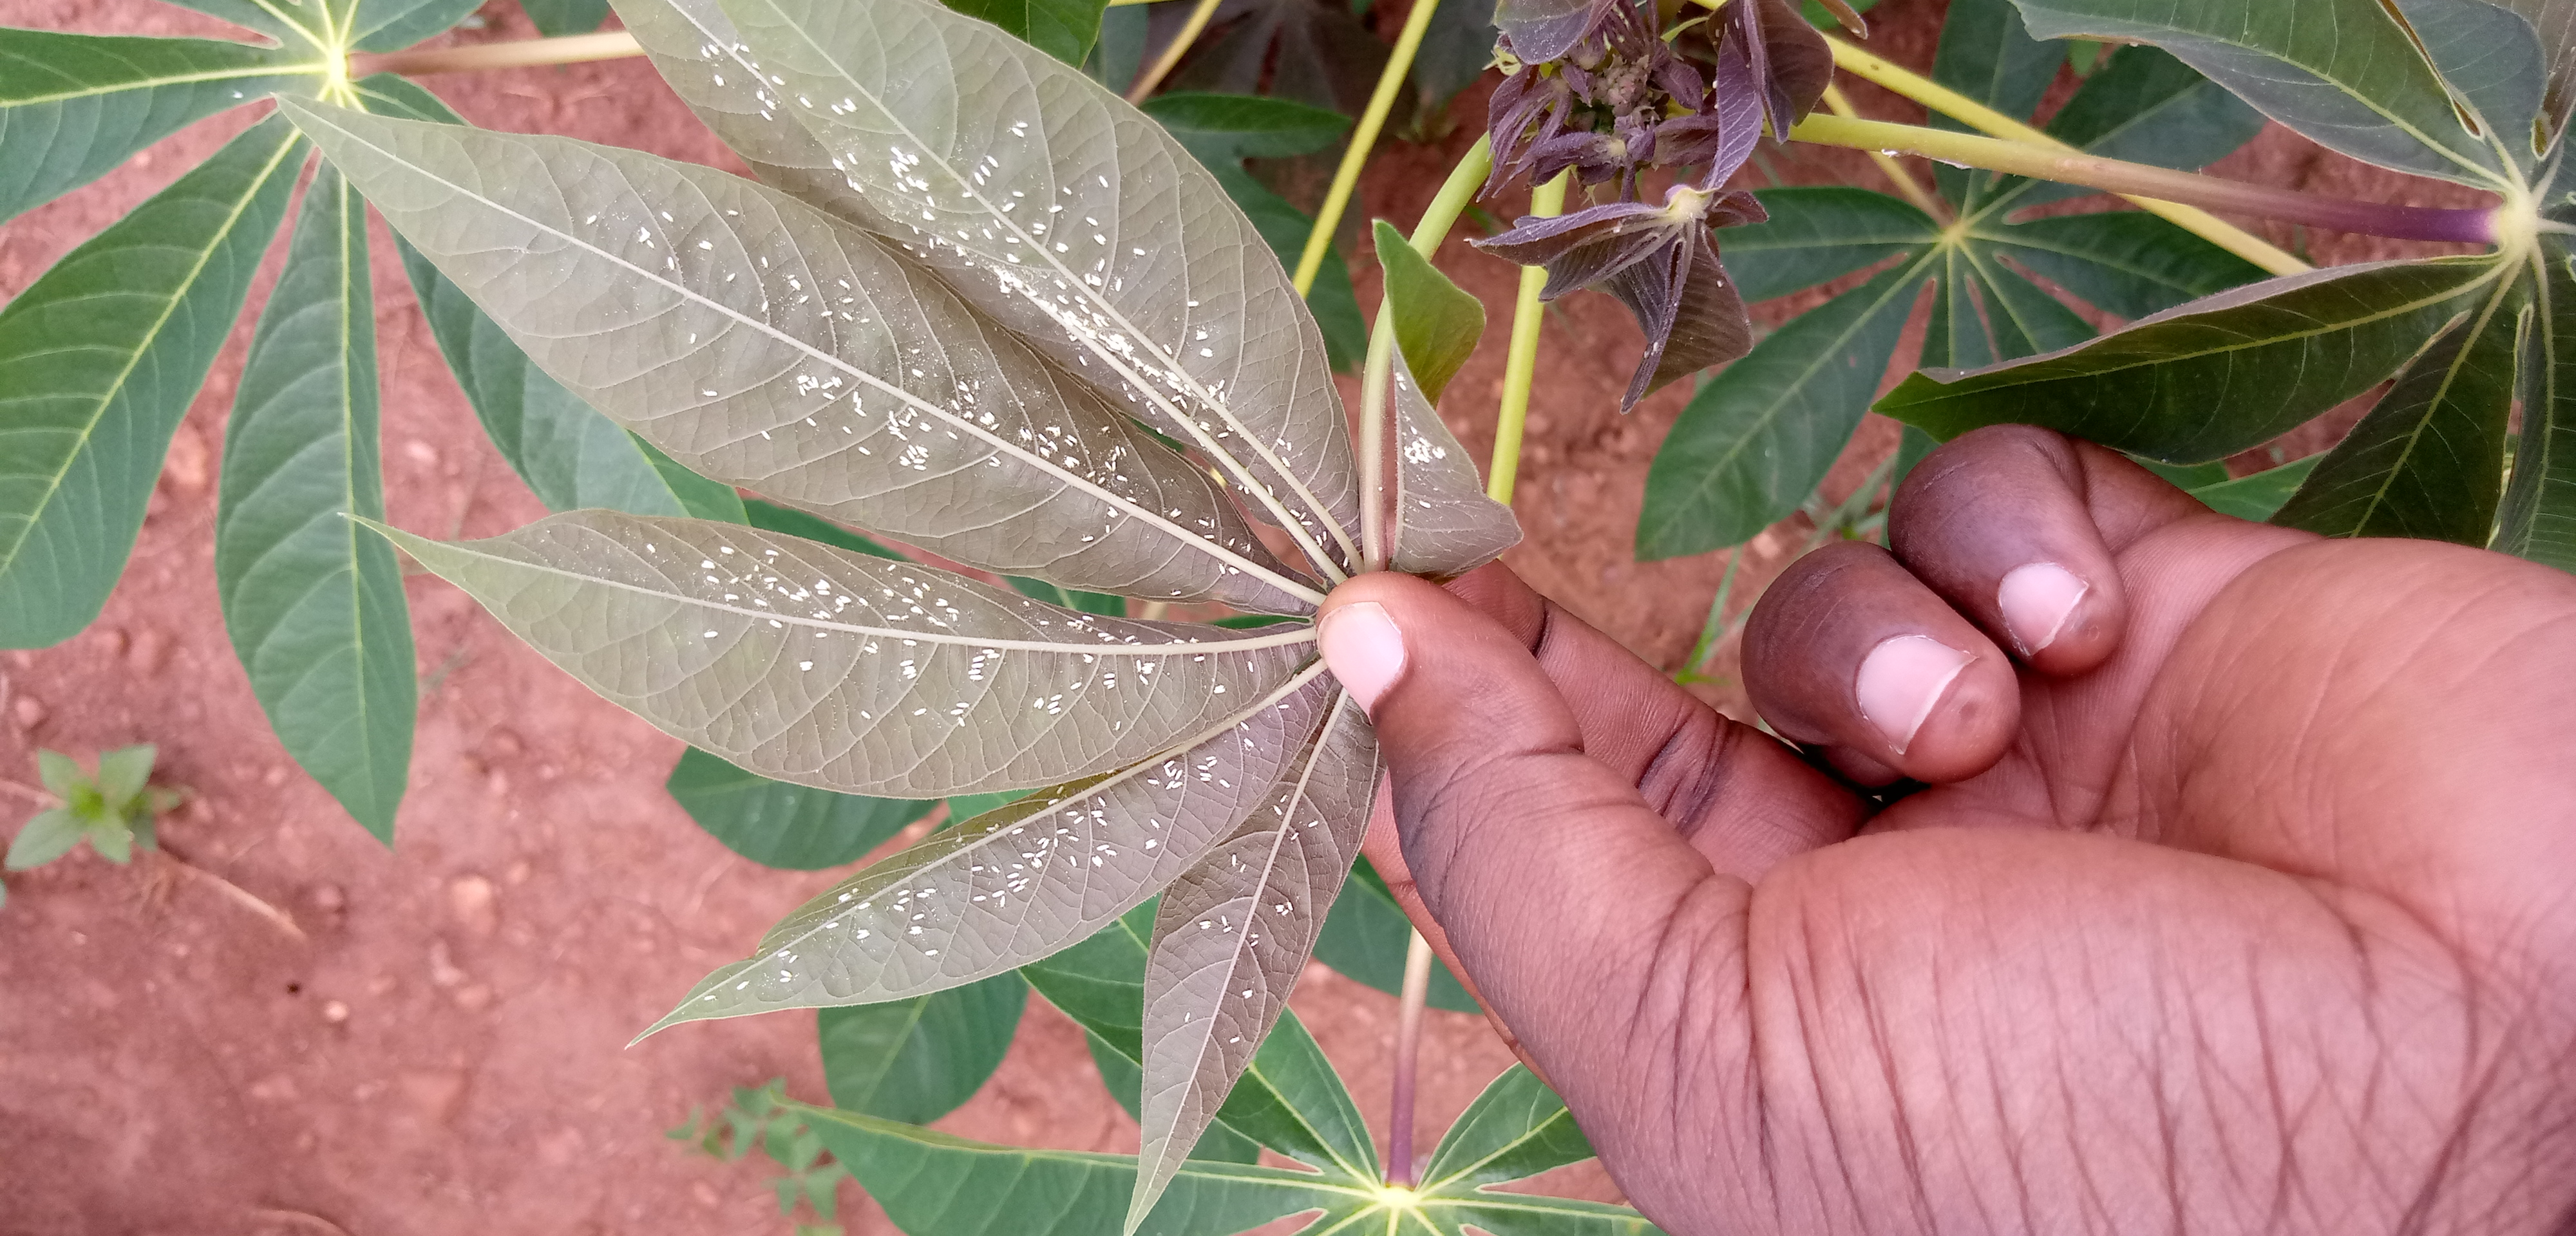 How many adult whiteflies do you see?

462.